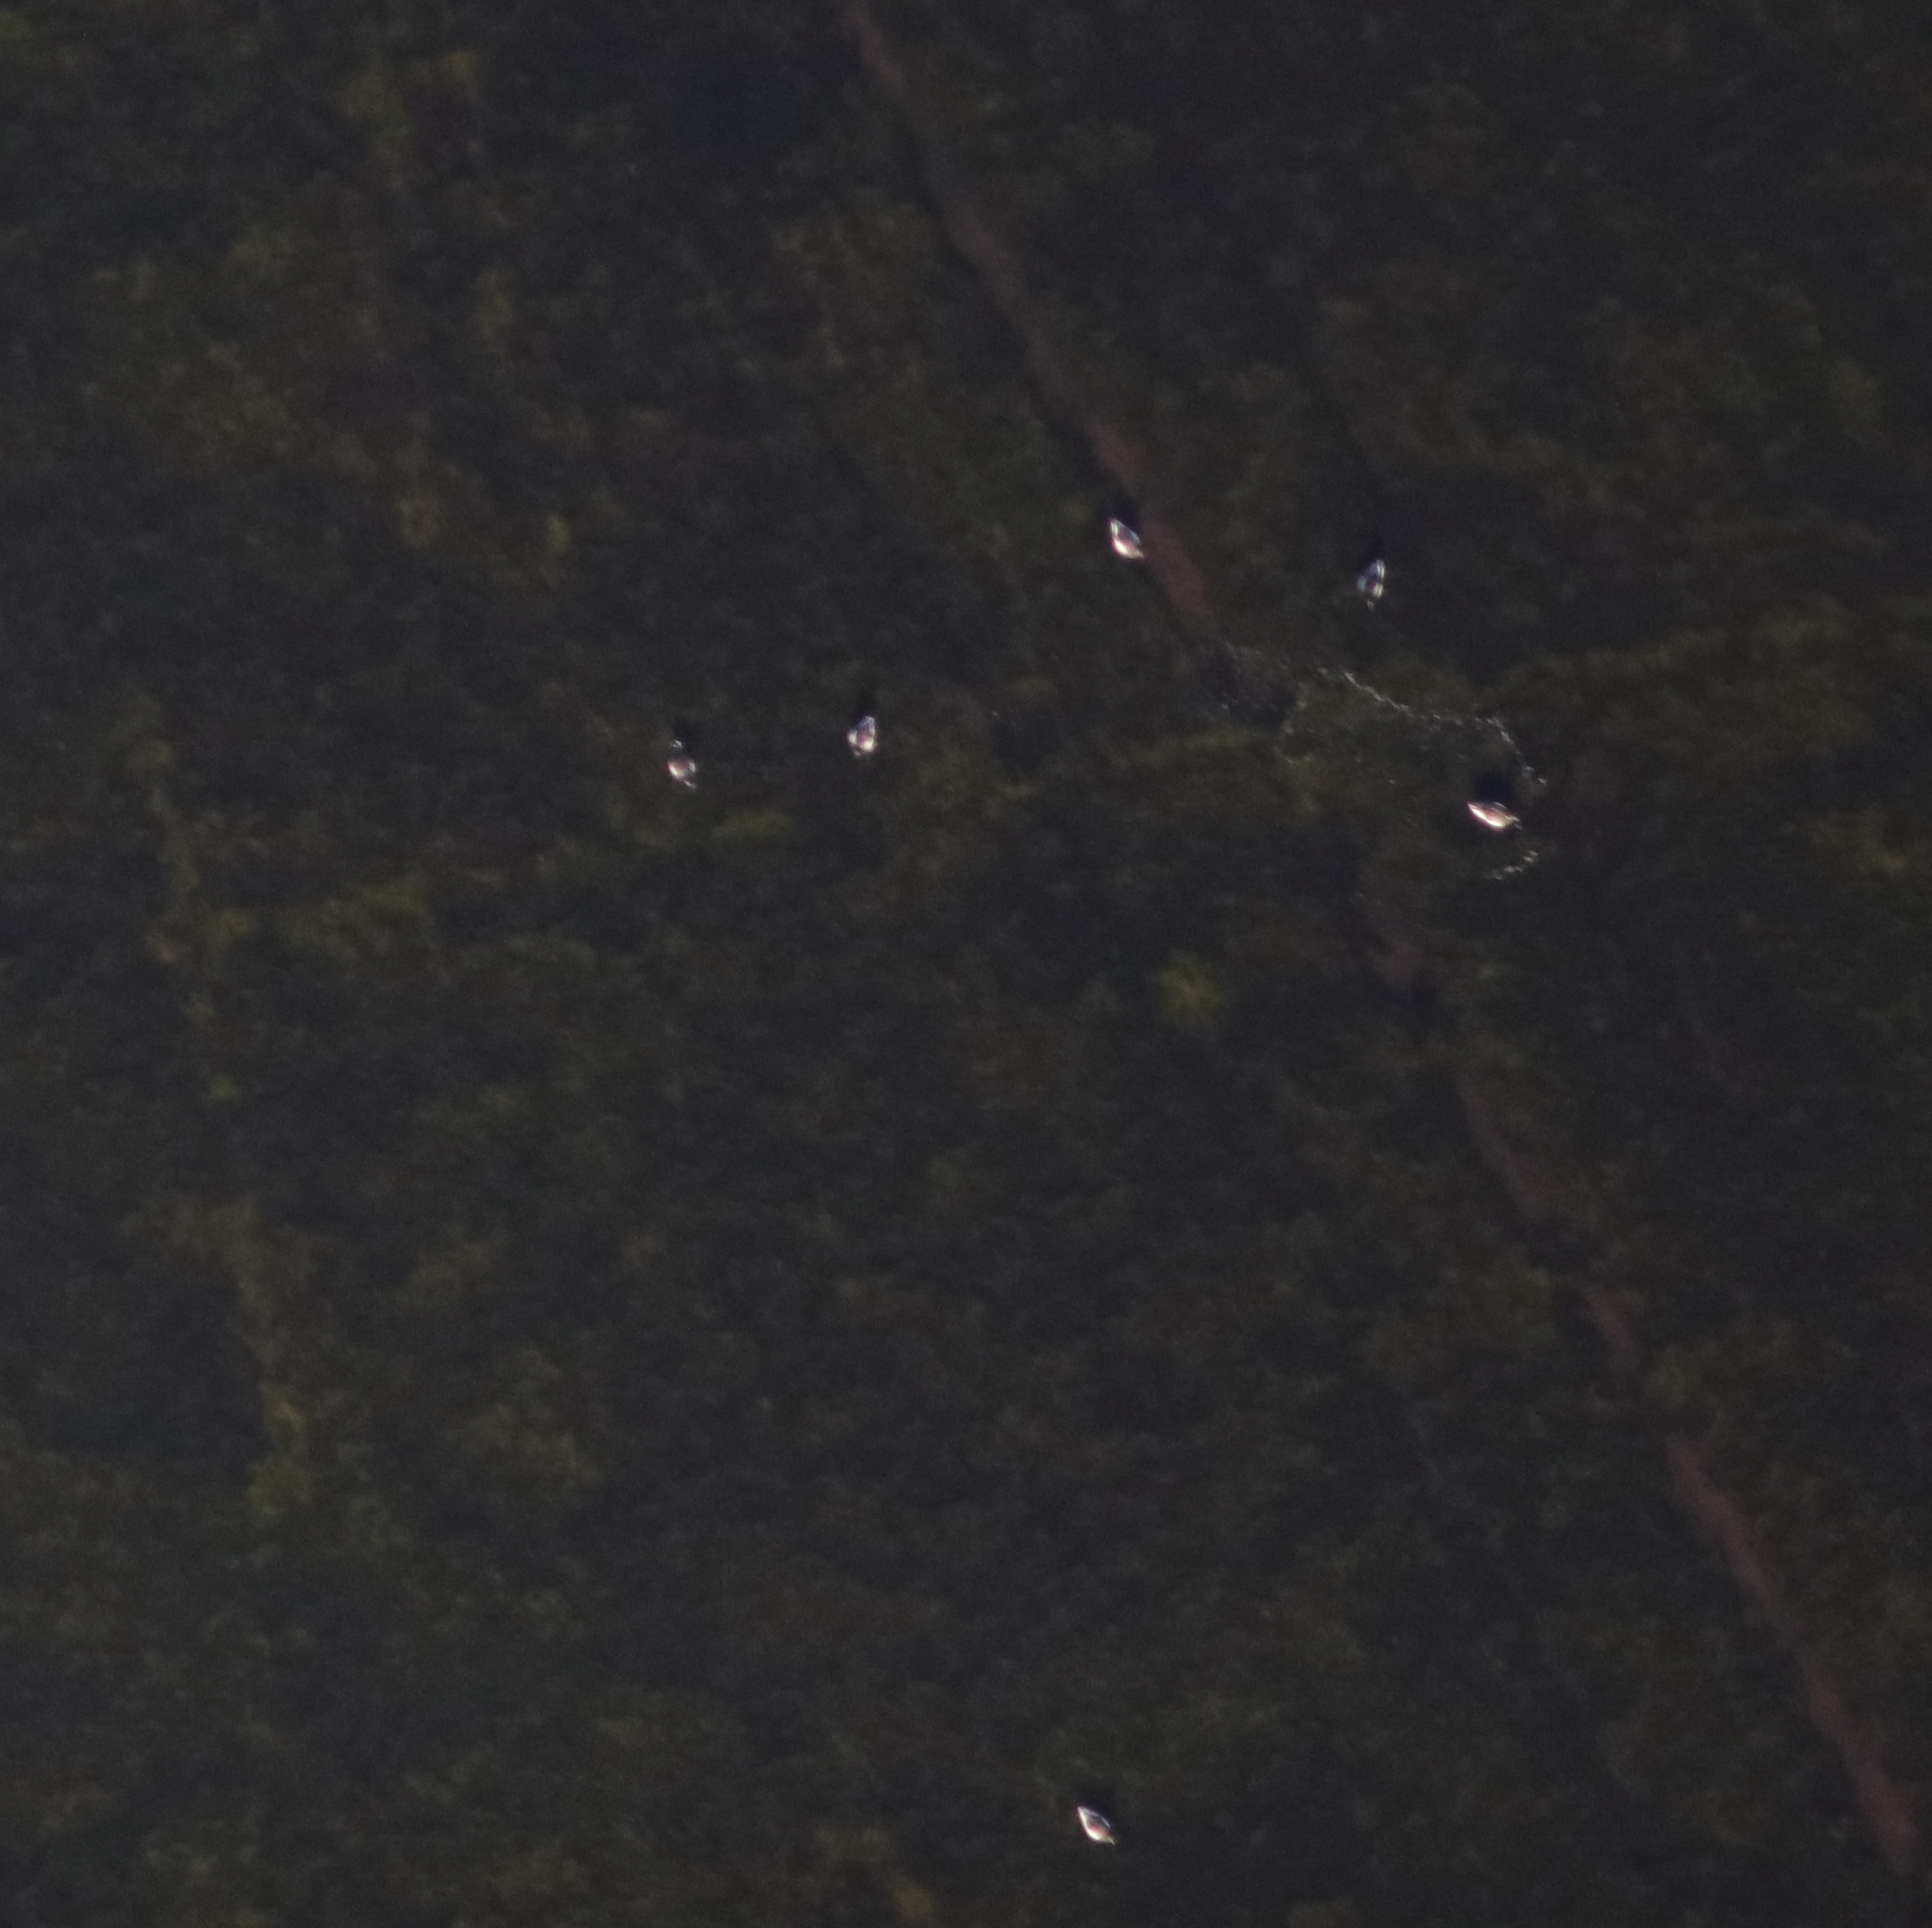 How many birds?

6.